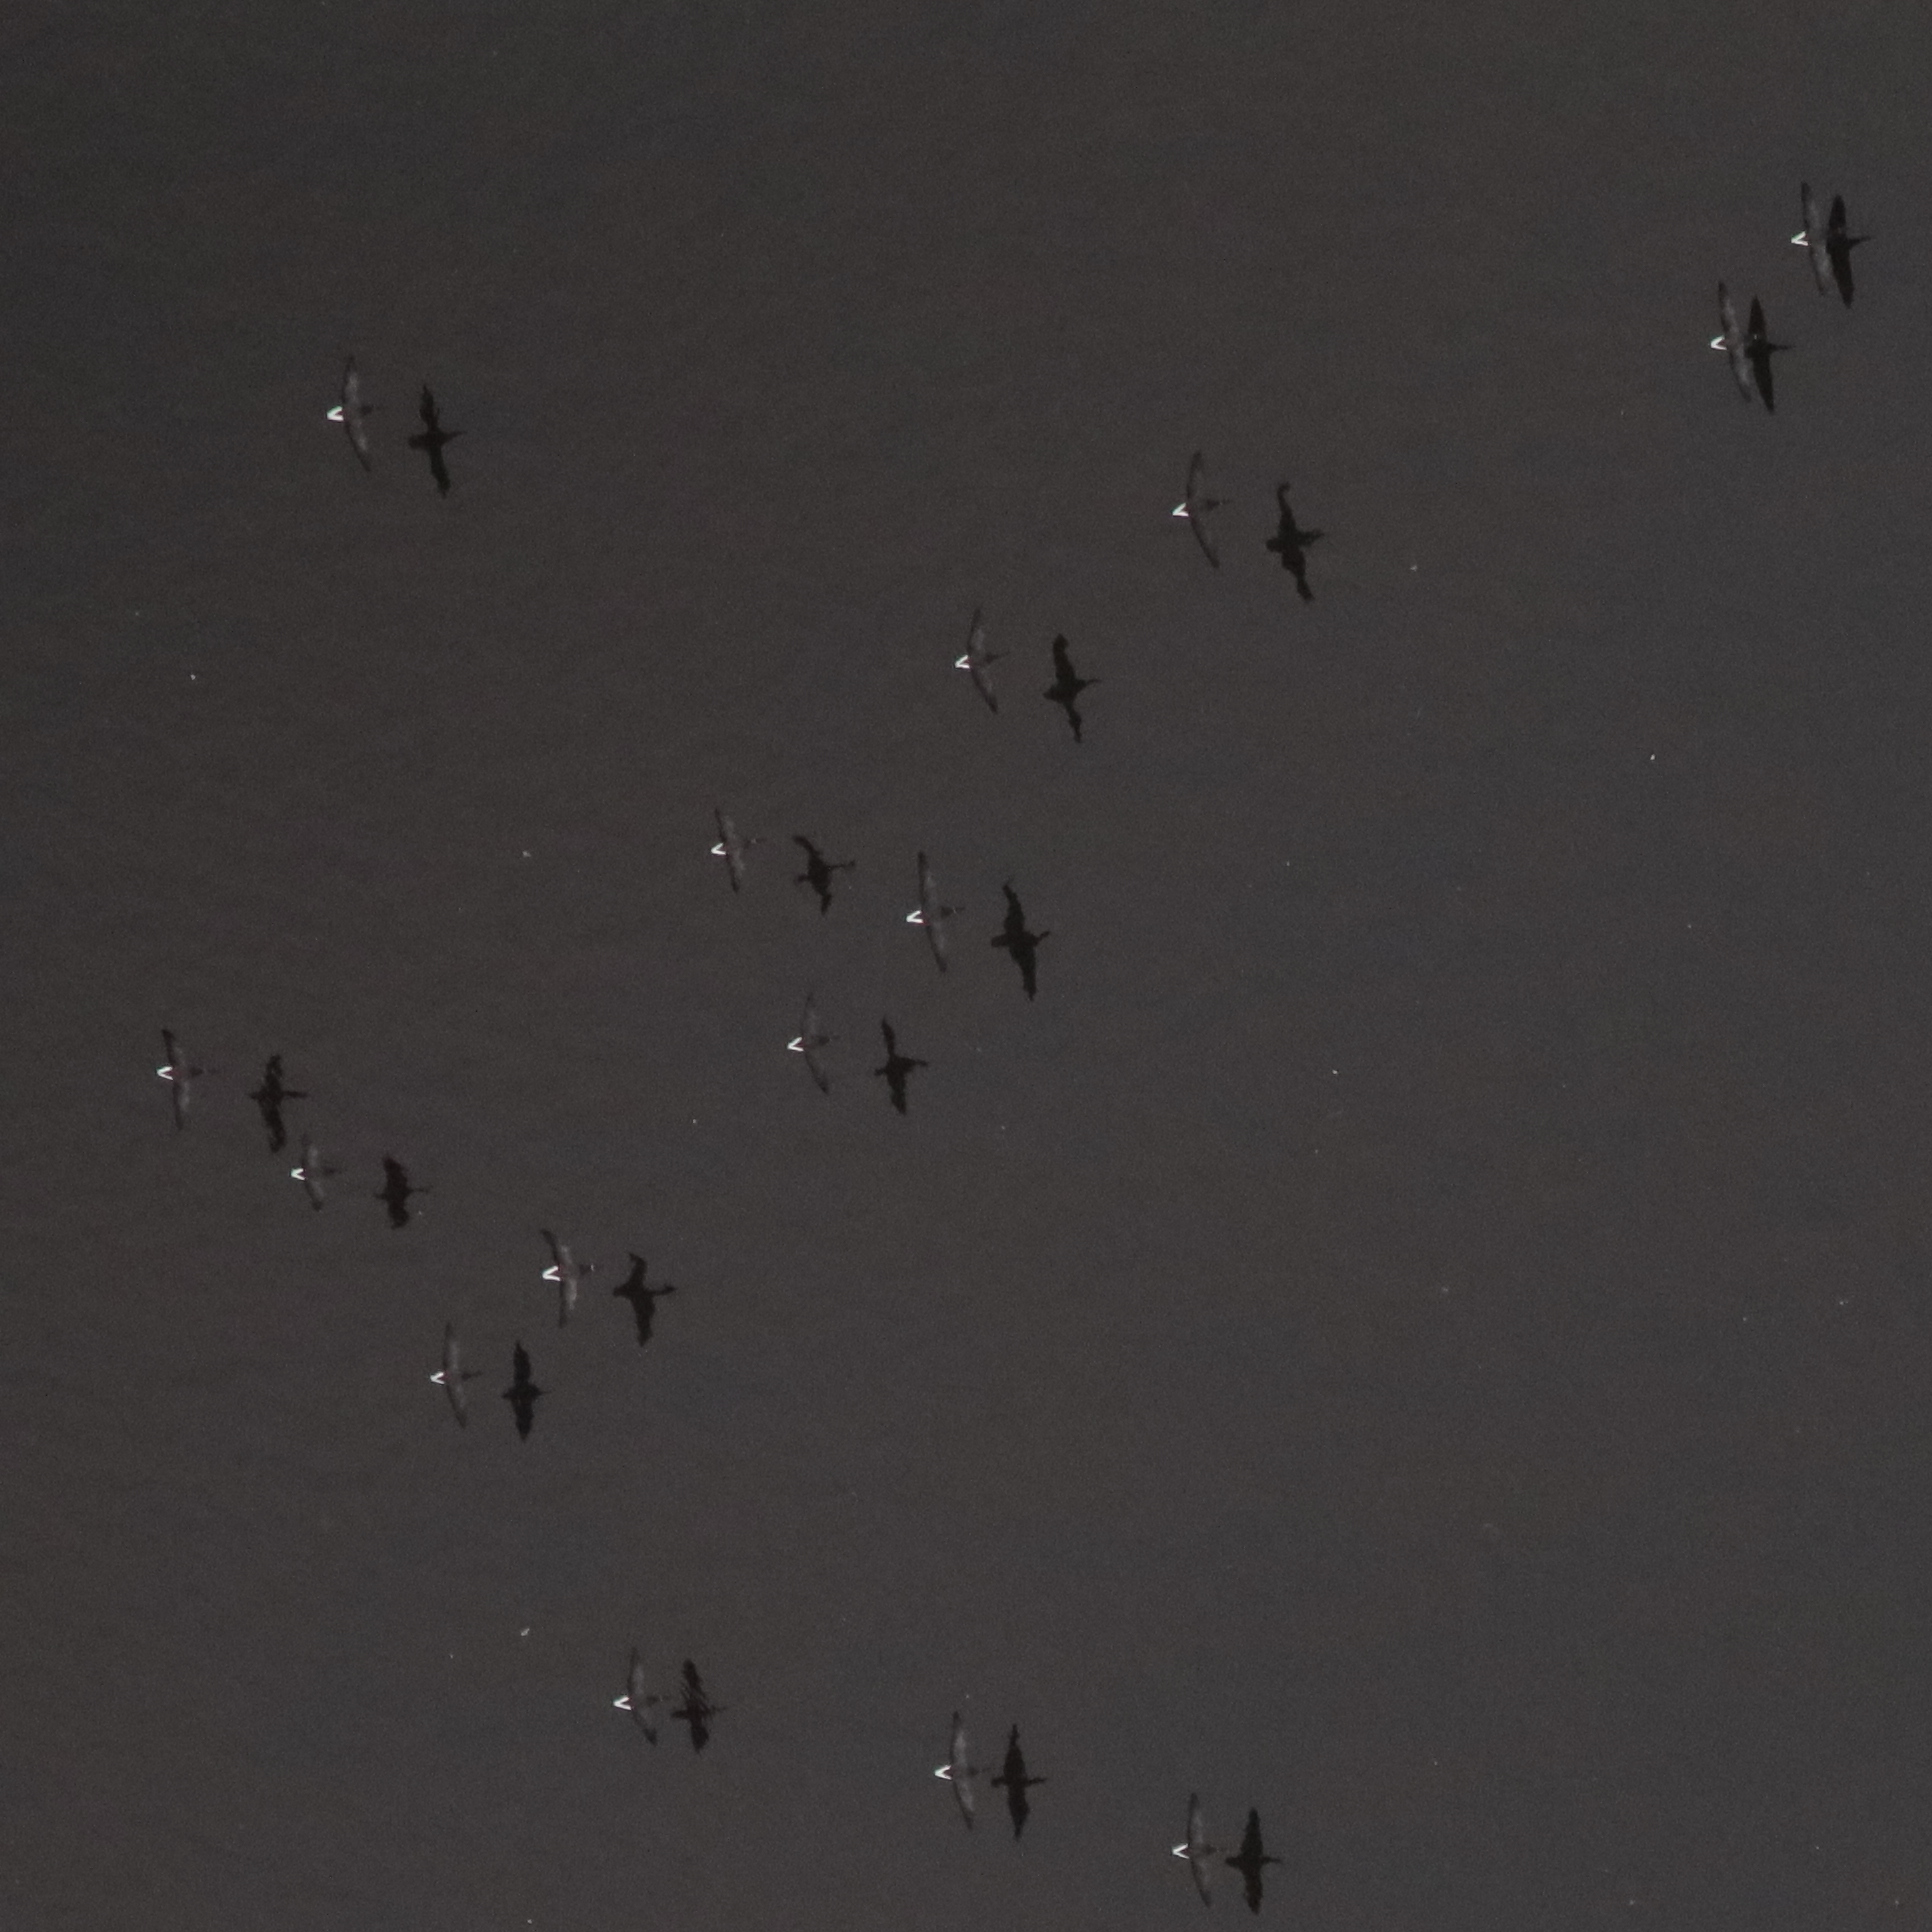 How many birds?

15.